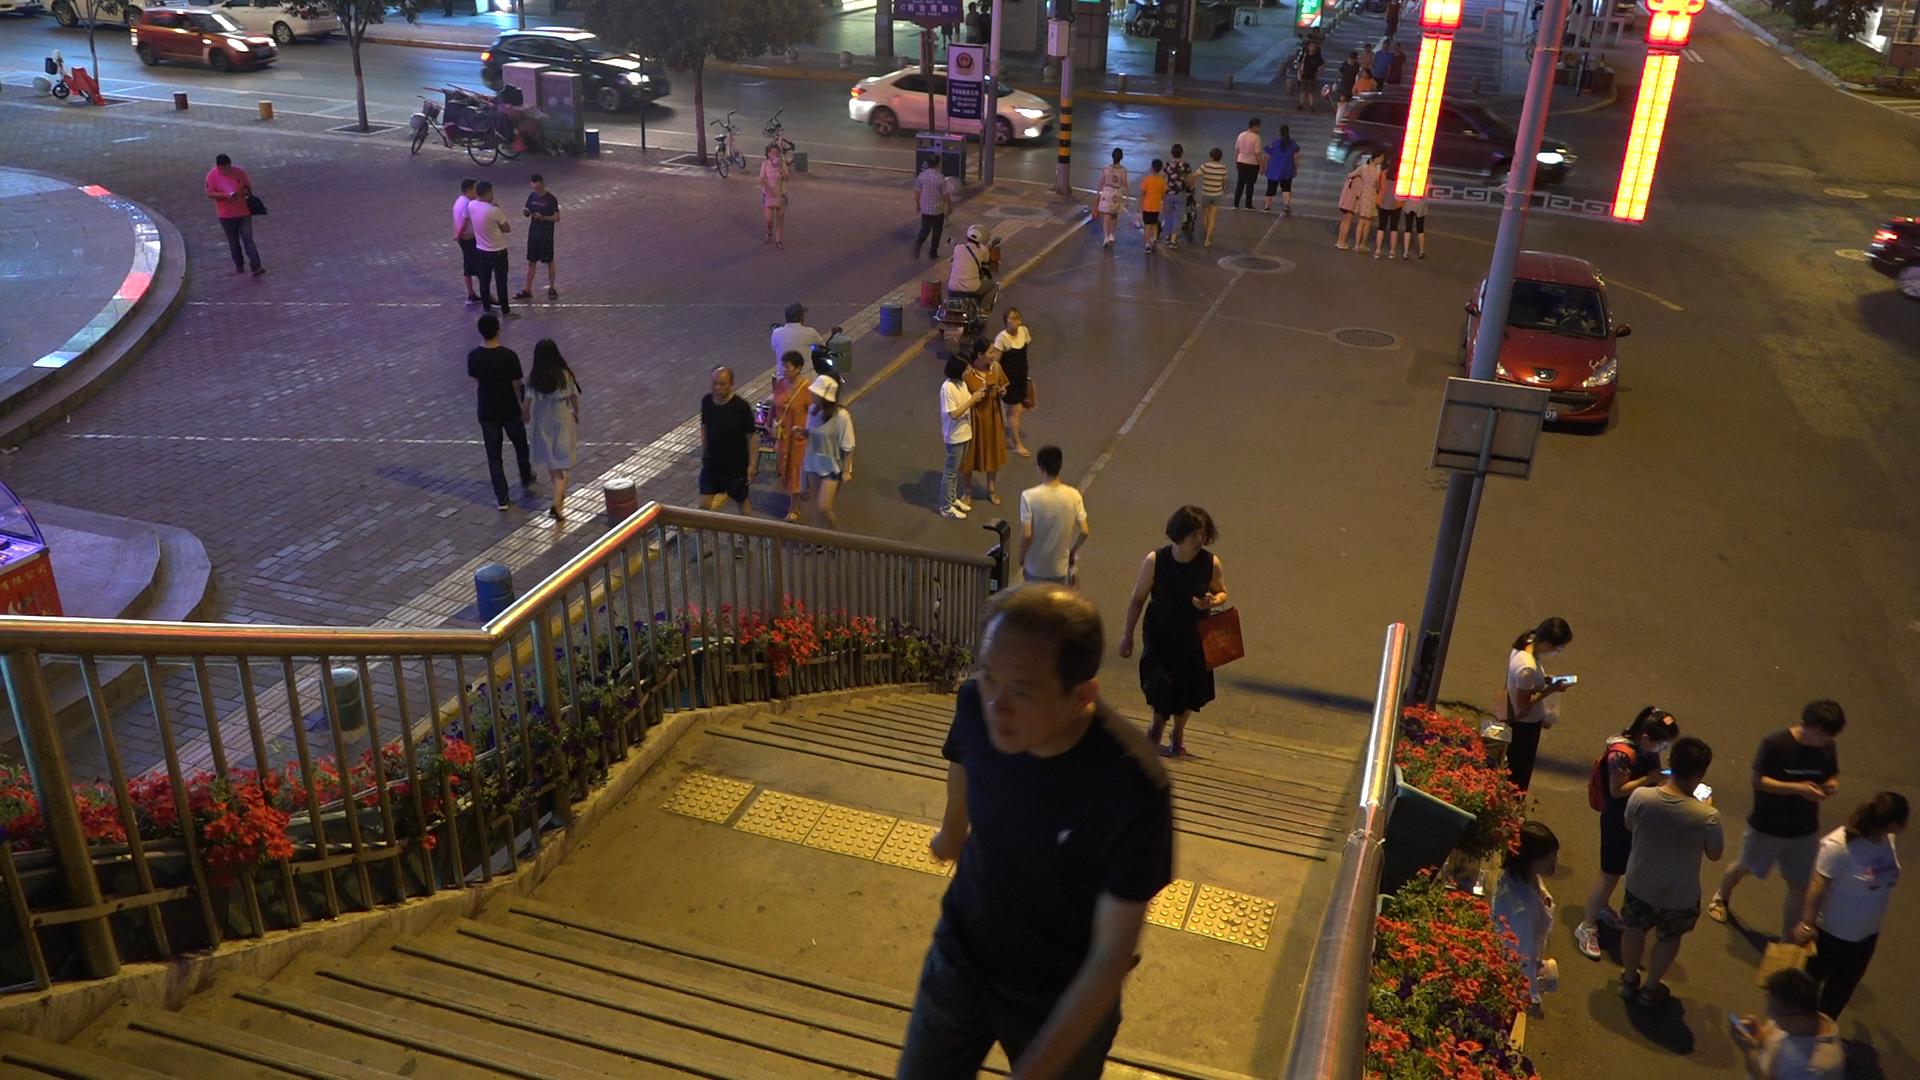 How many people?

45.